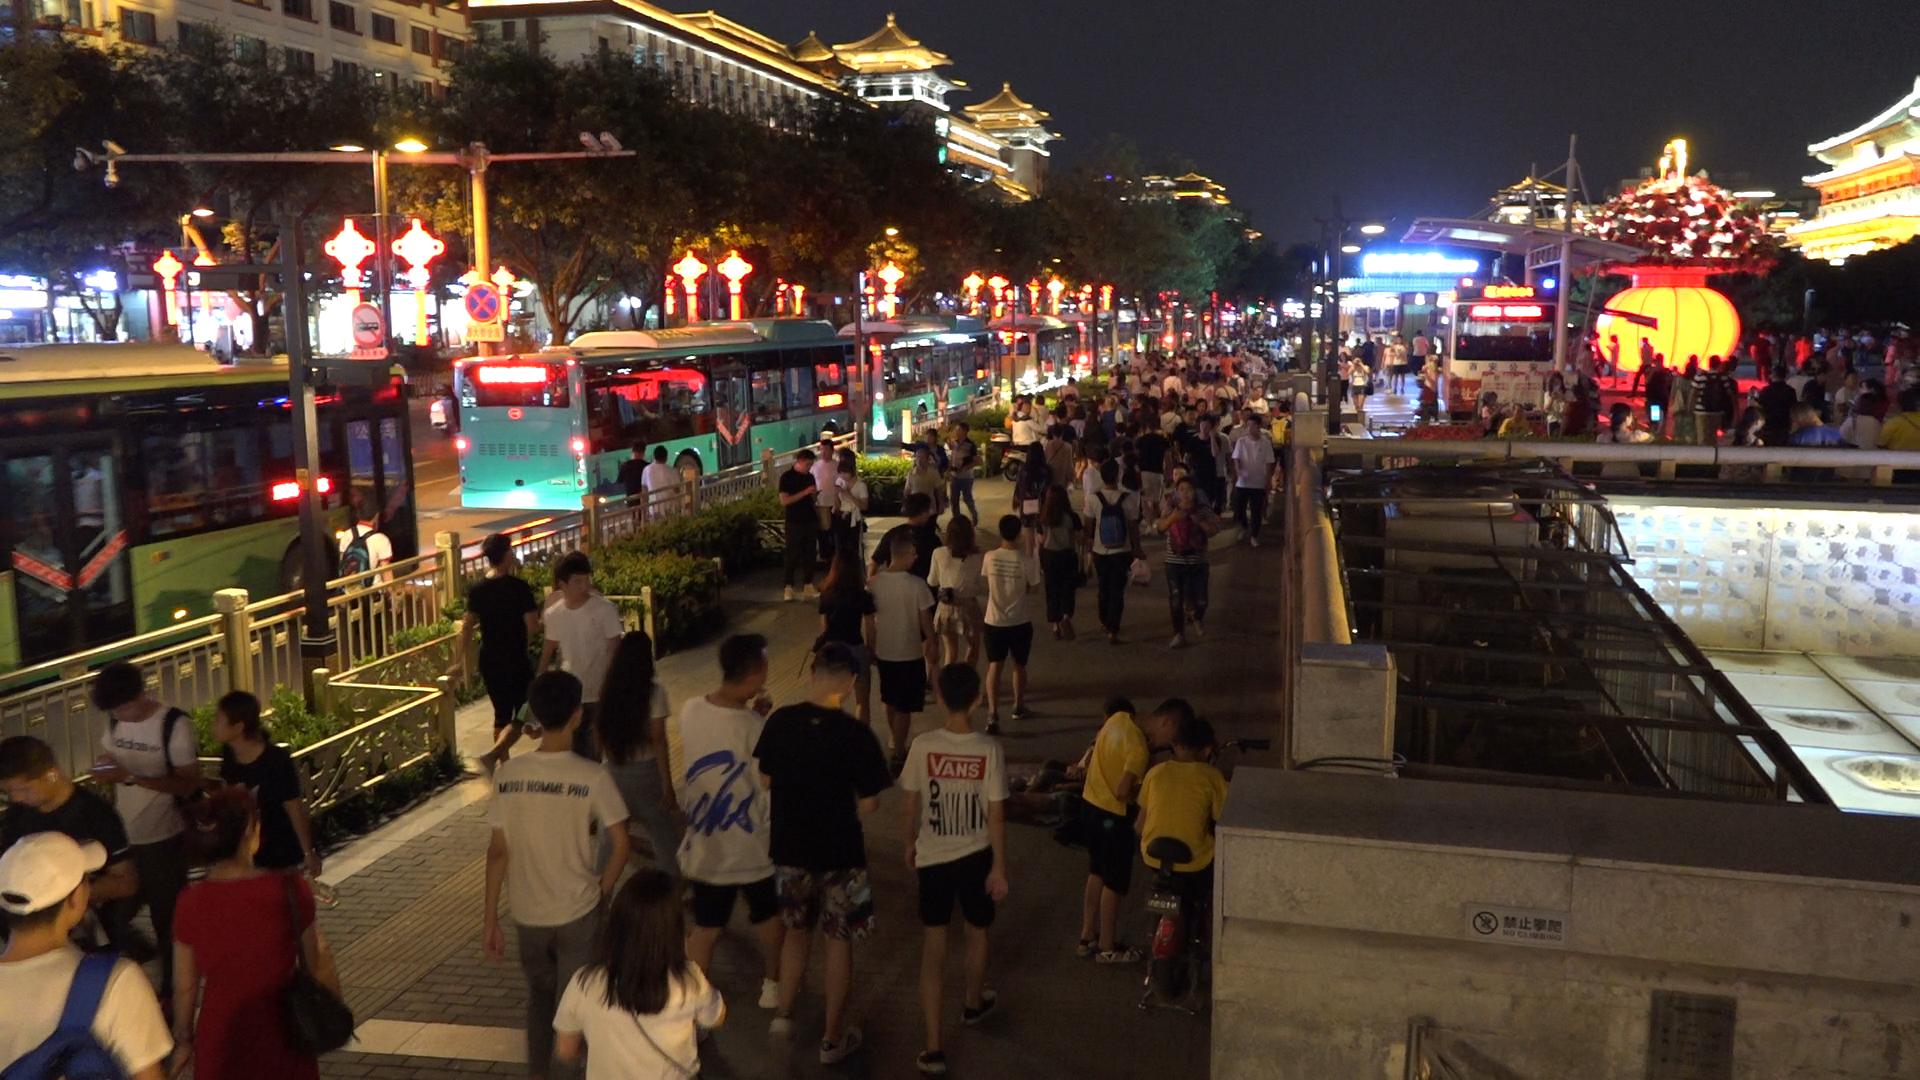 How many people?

162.